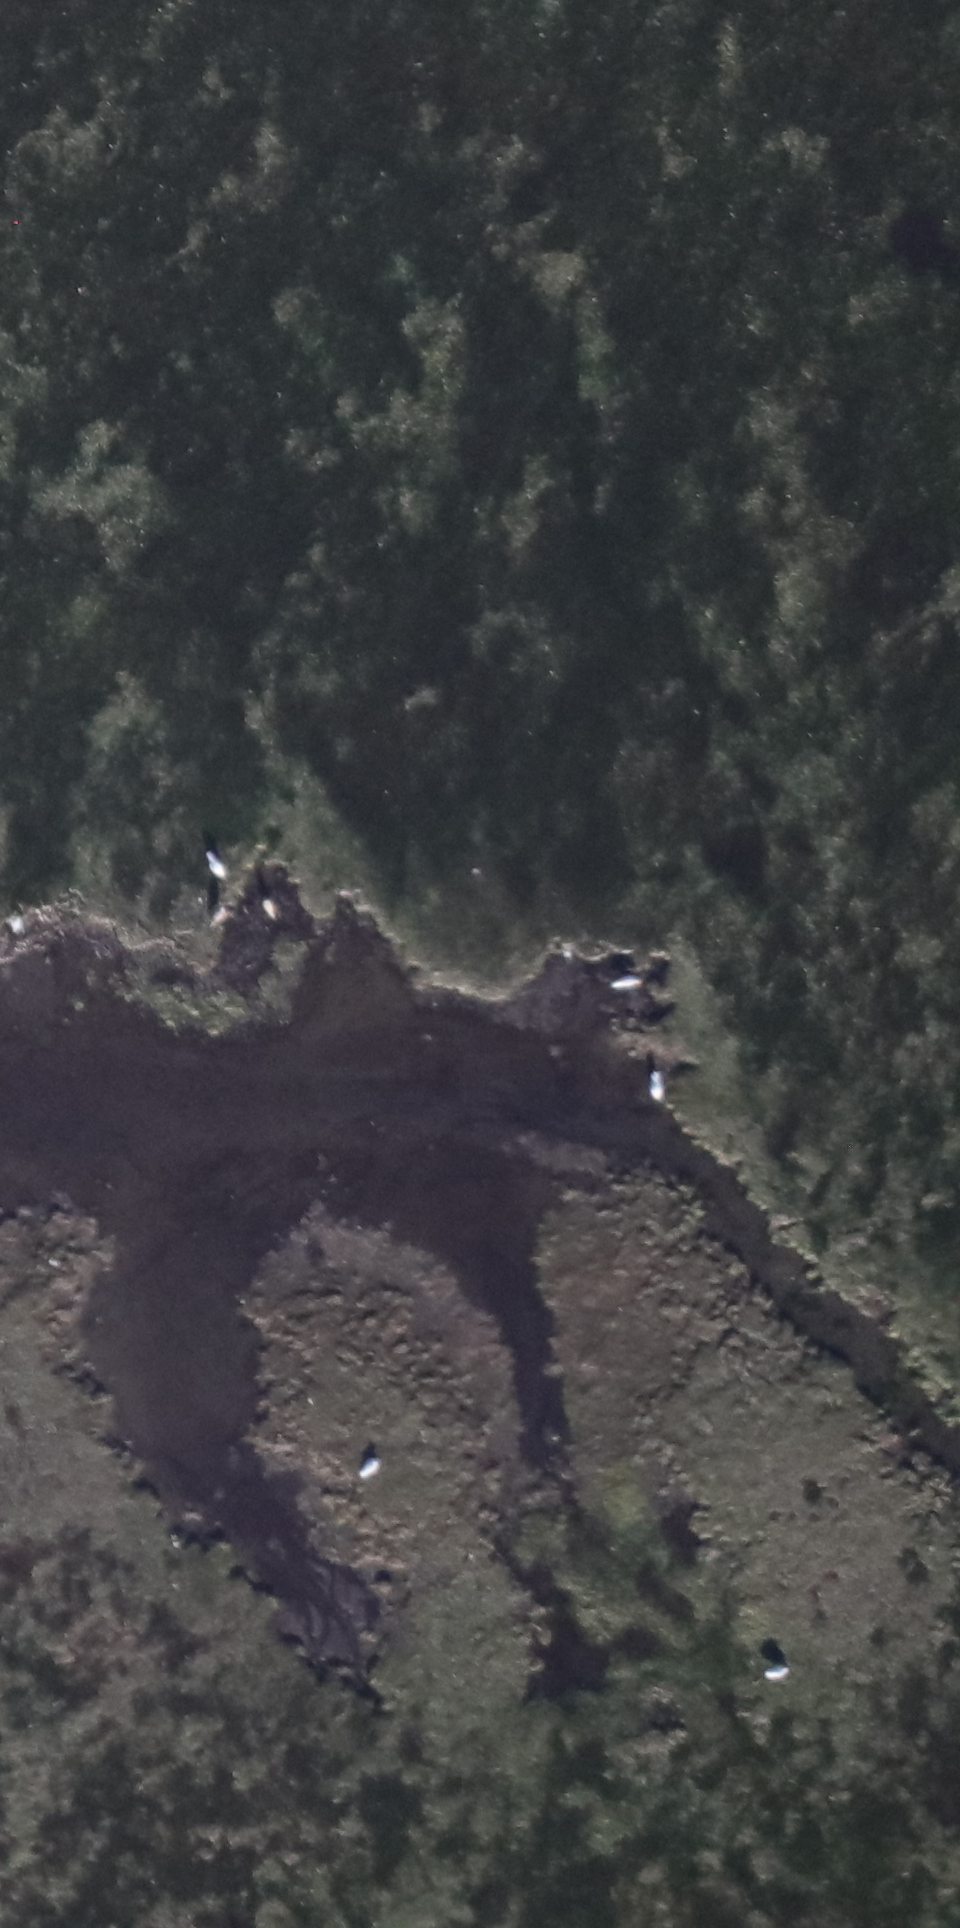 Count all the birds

8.